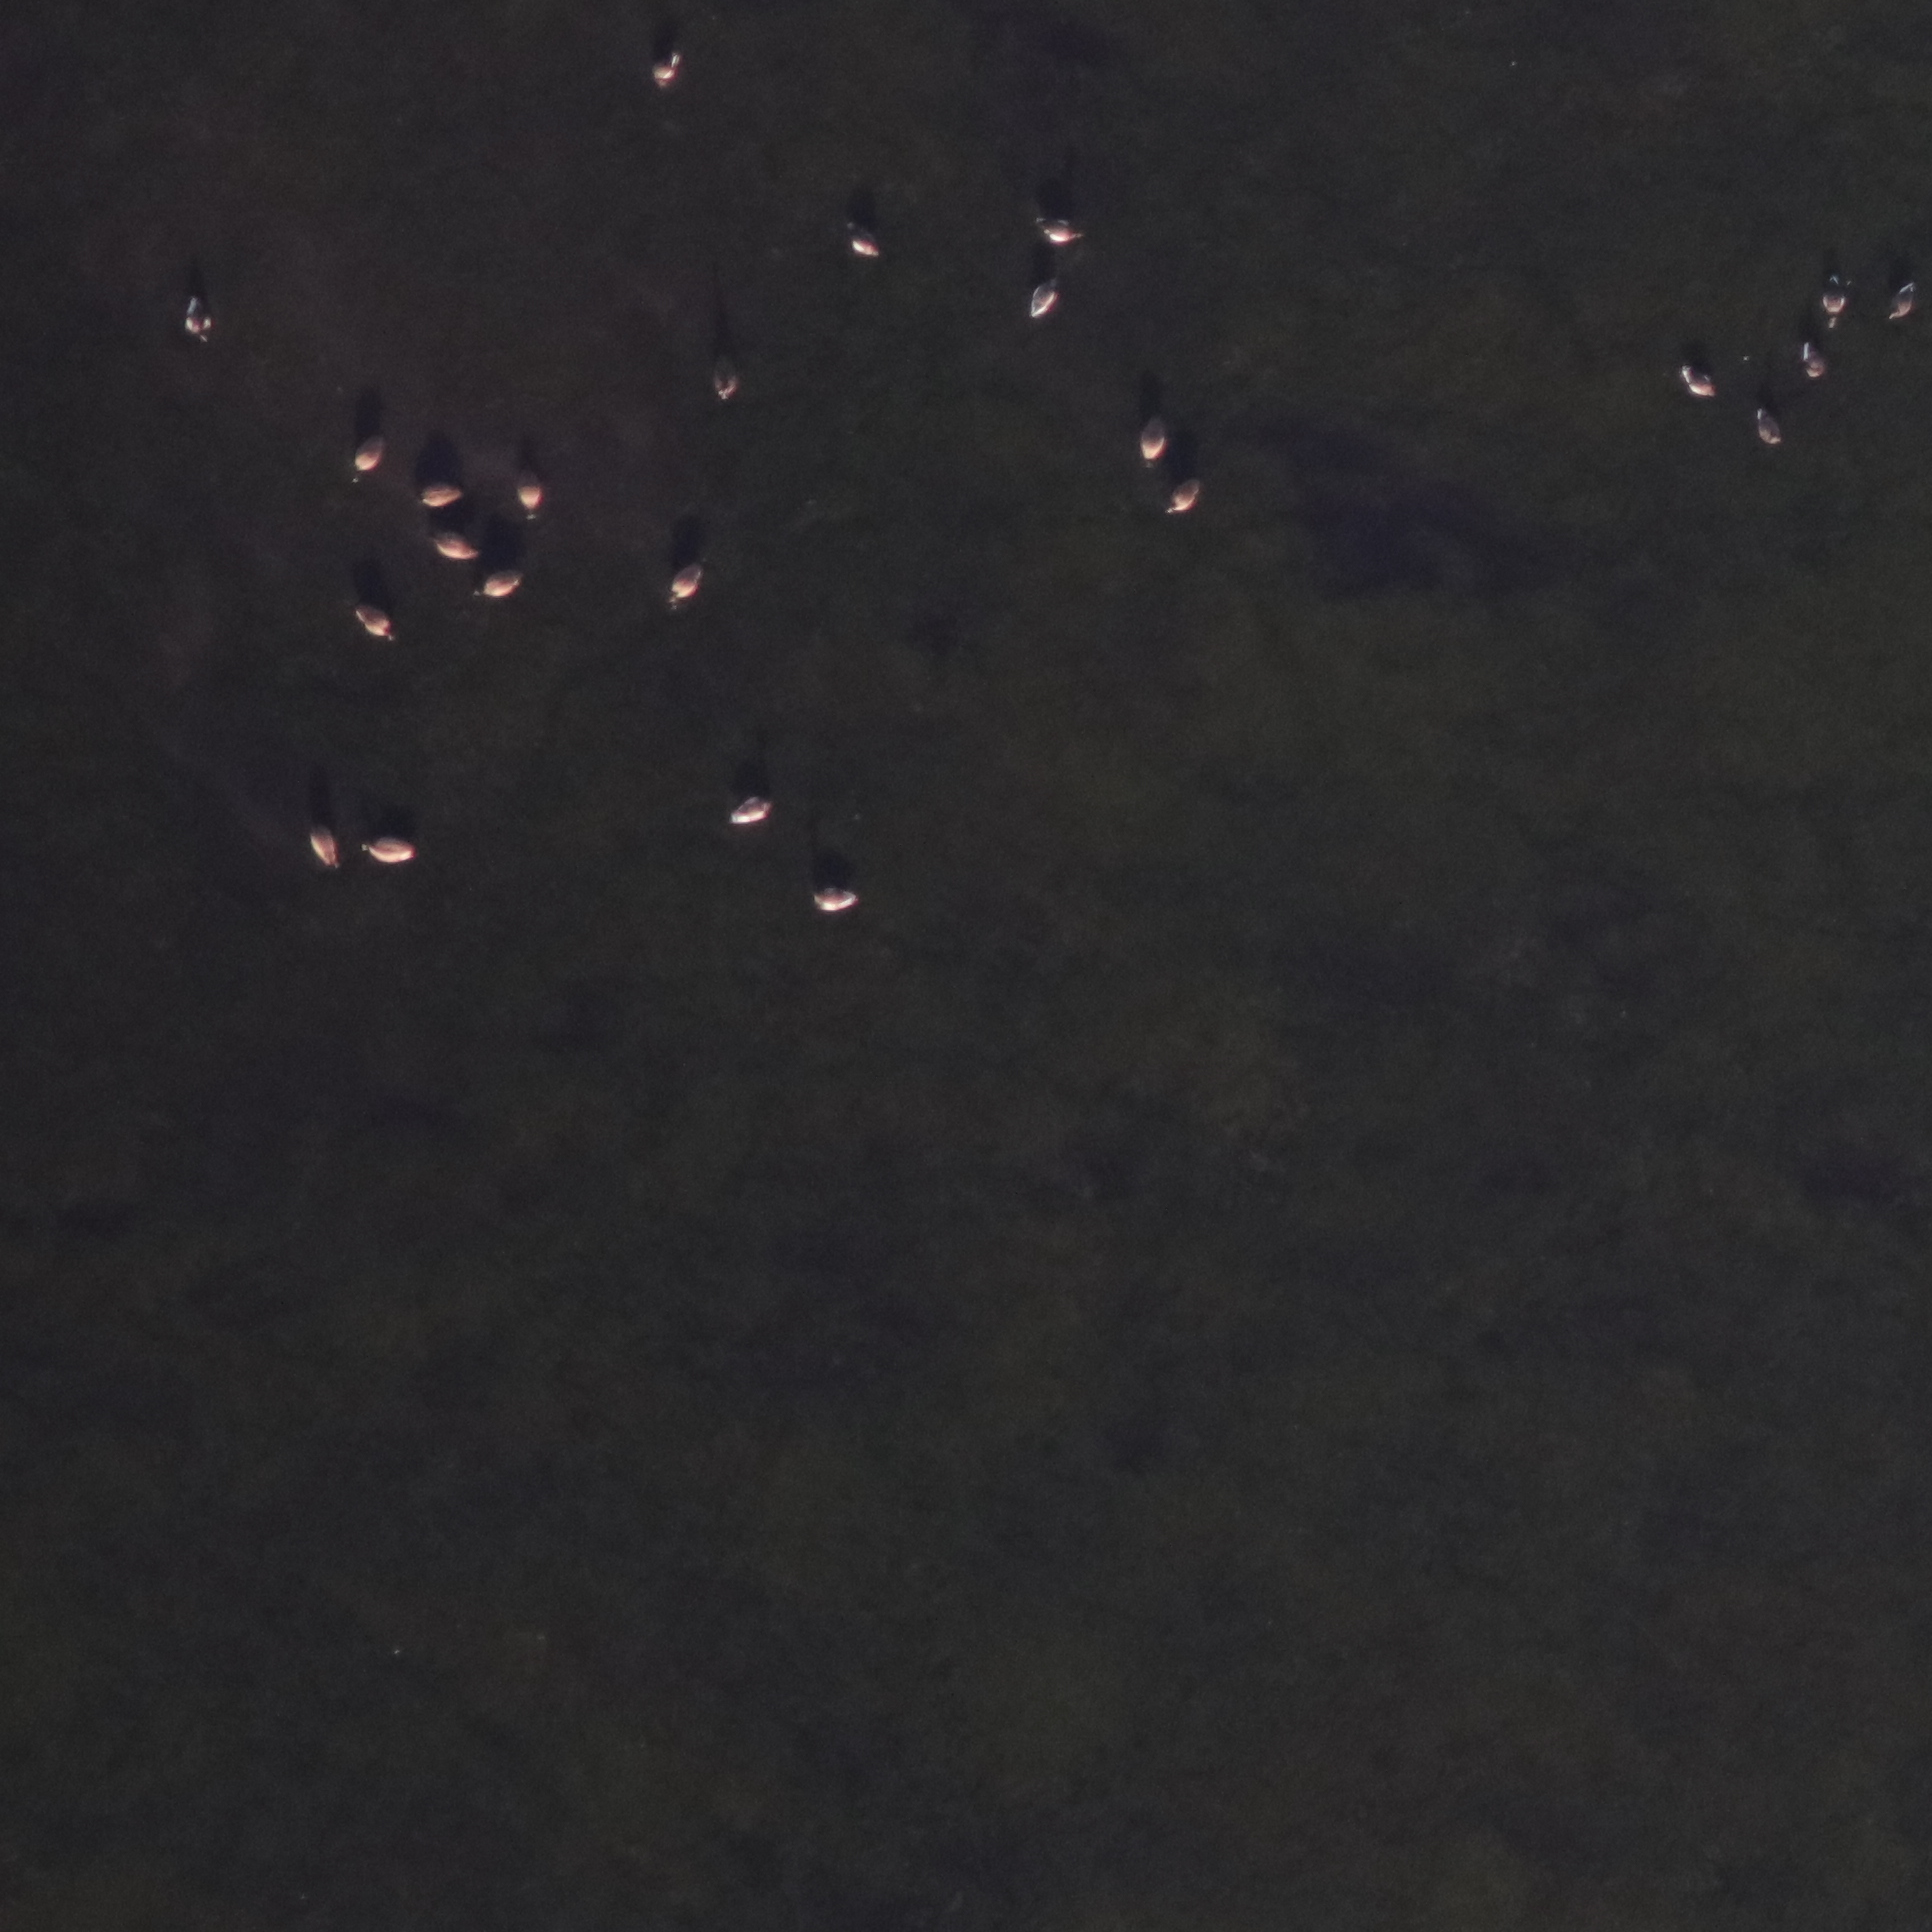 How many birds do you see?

24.